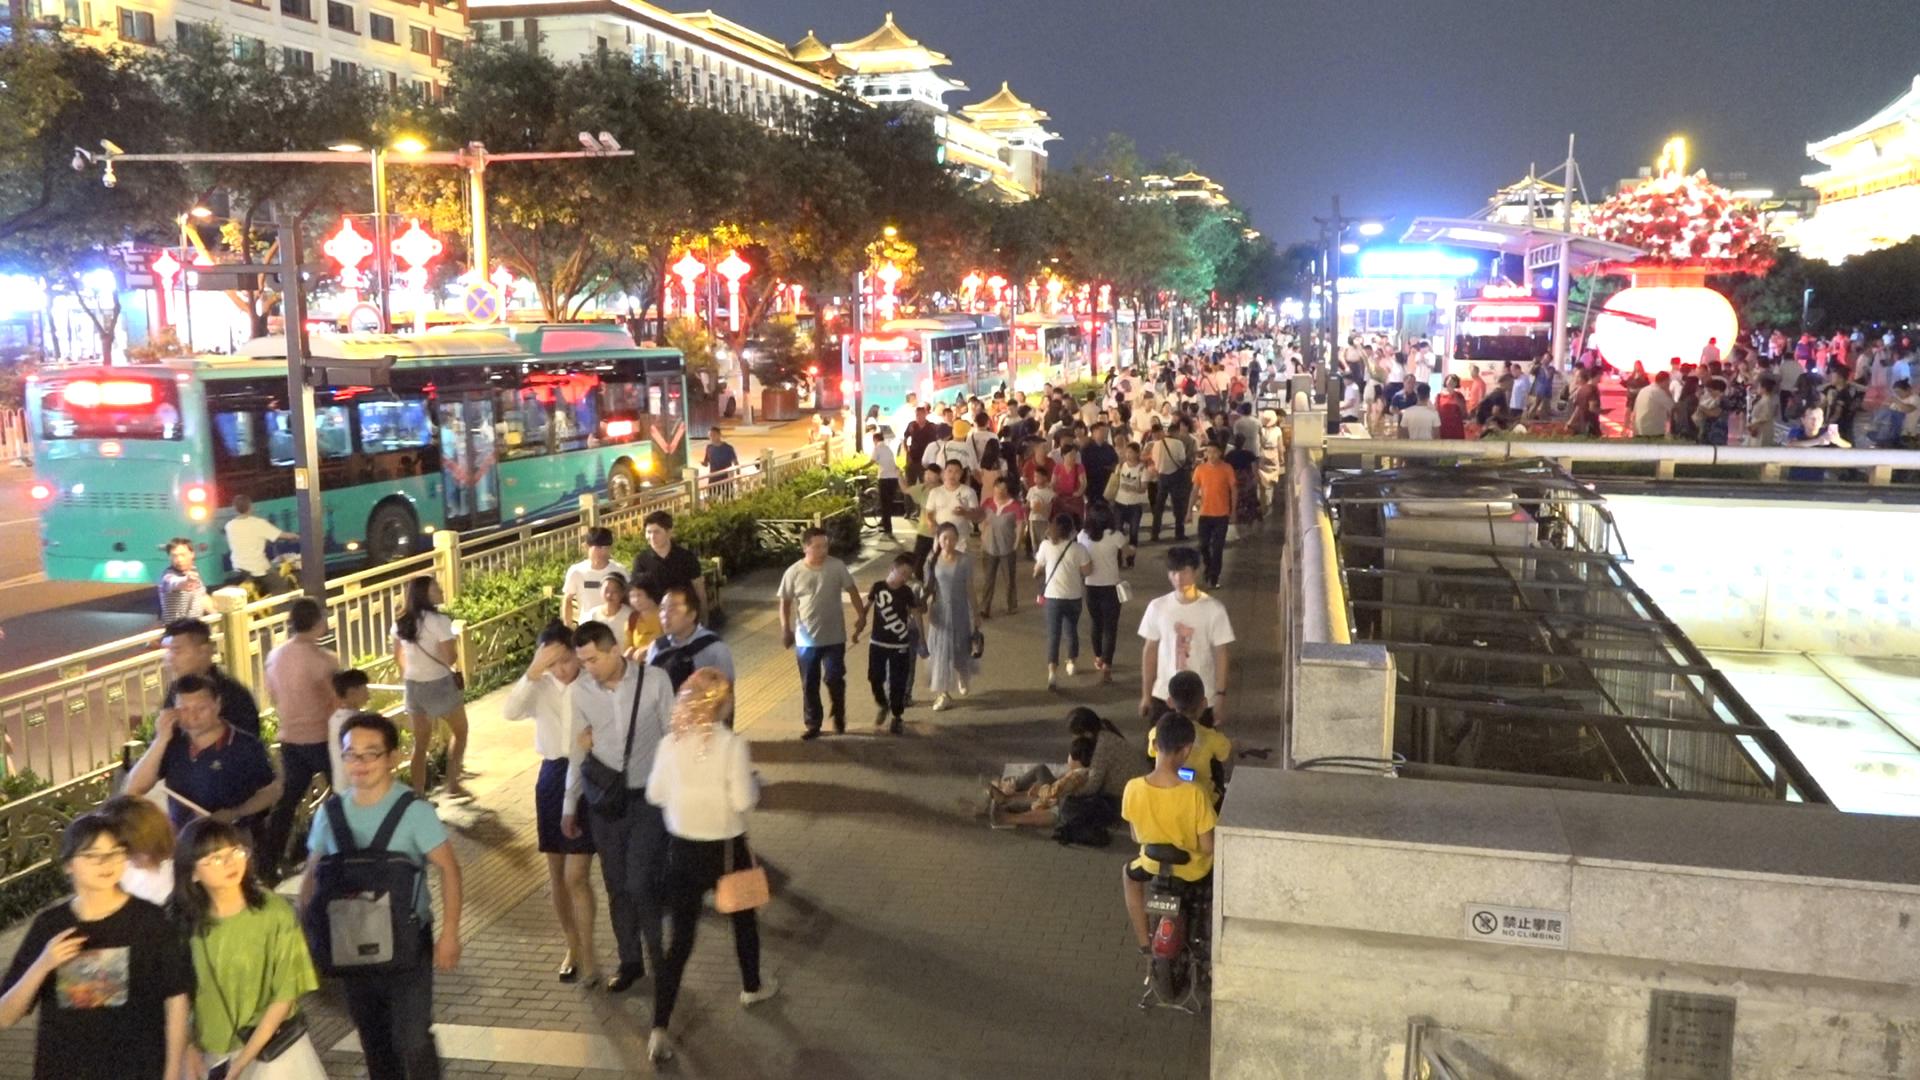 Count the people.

225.